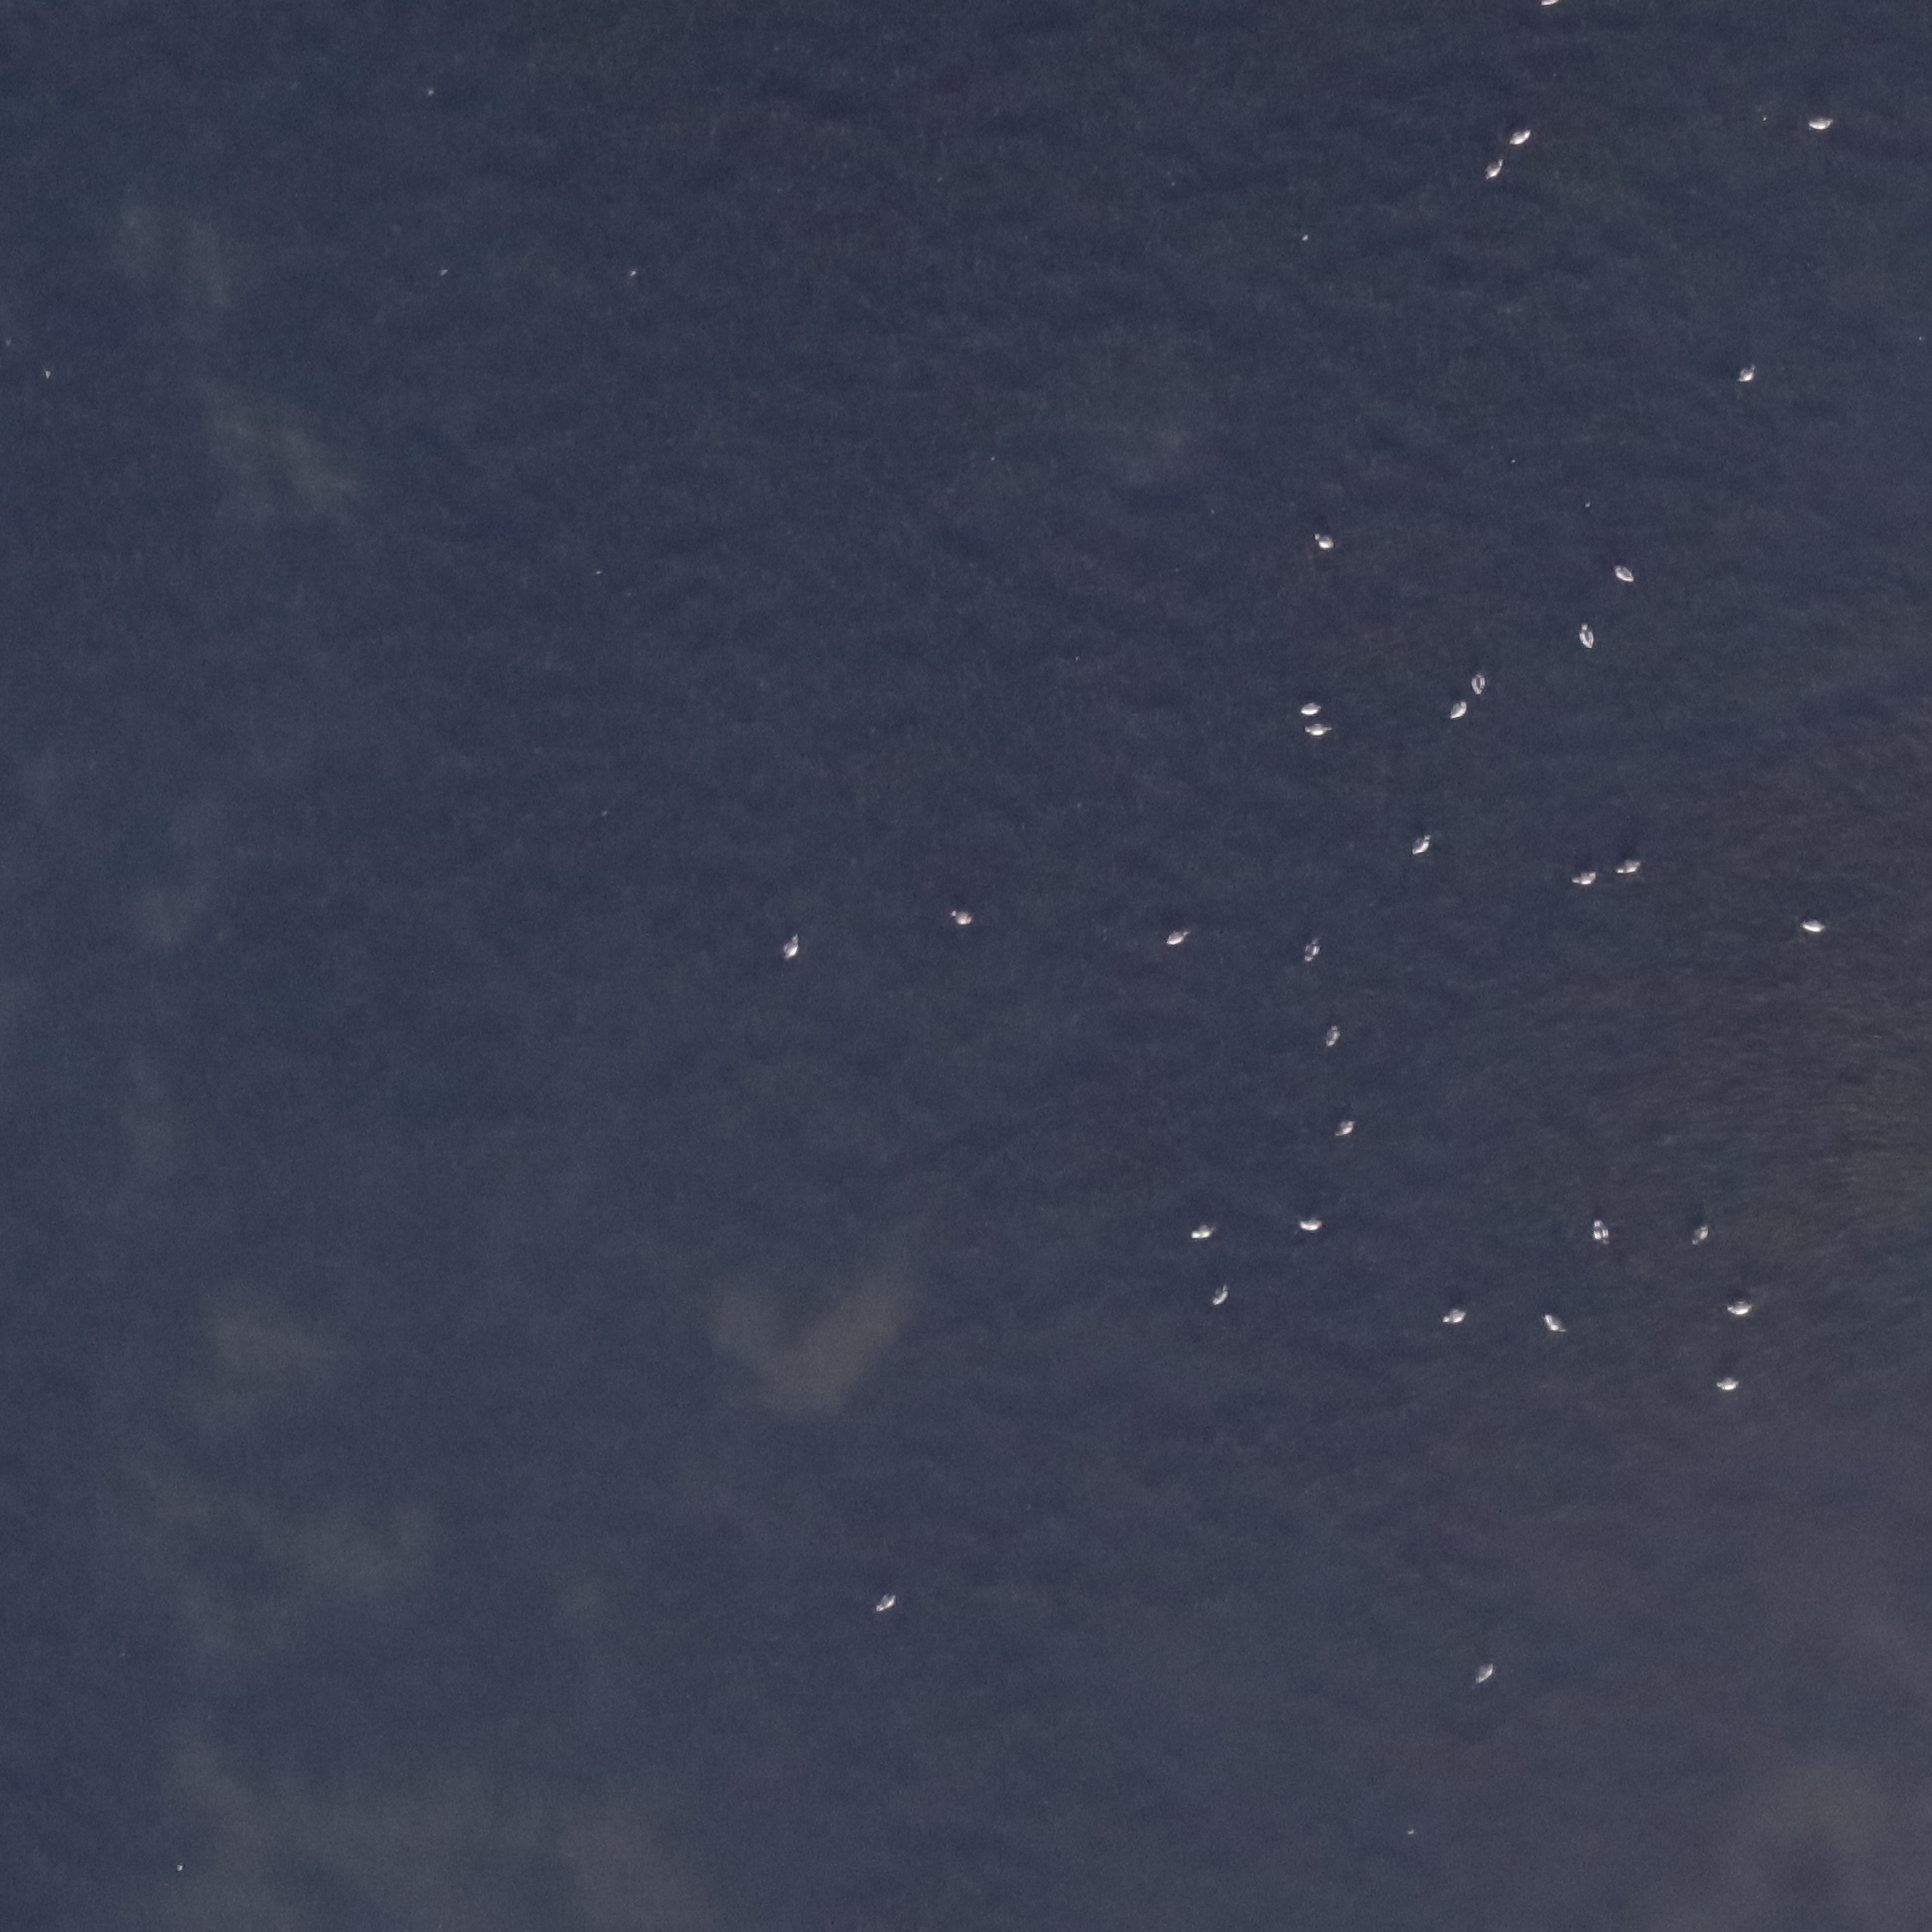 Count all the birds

32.